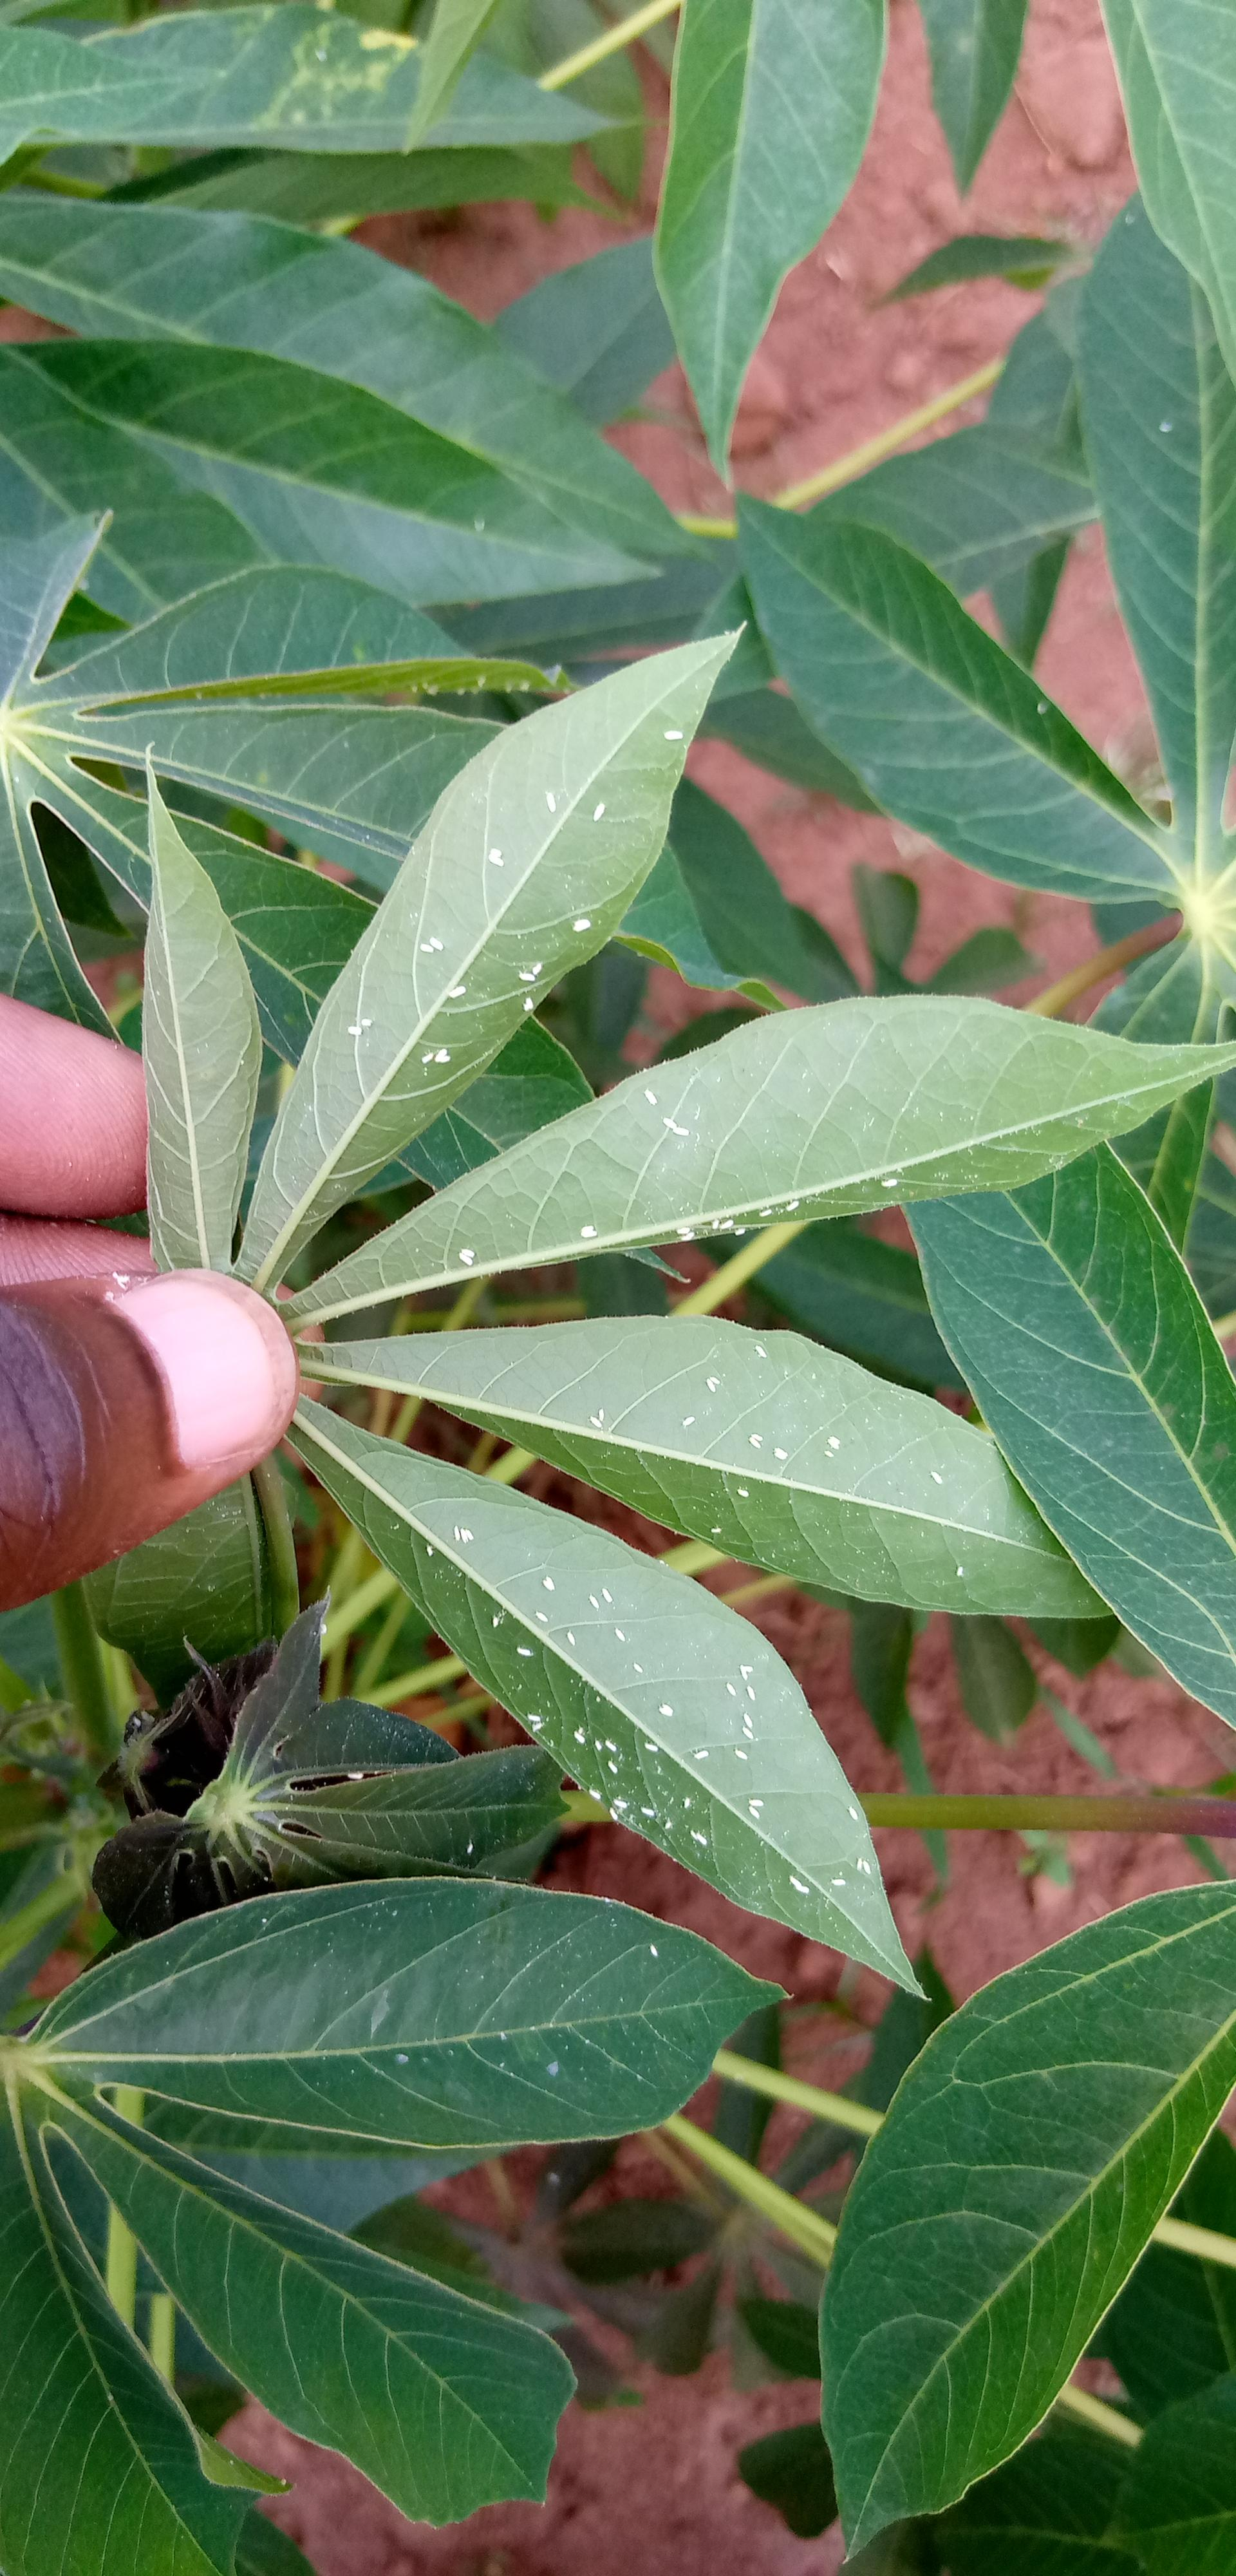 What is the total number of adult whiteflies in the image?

97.